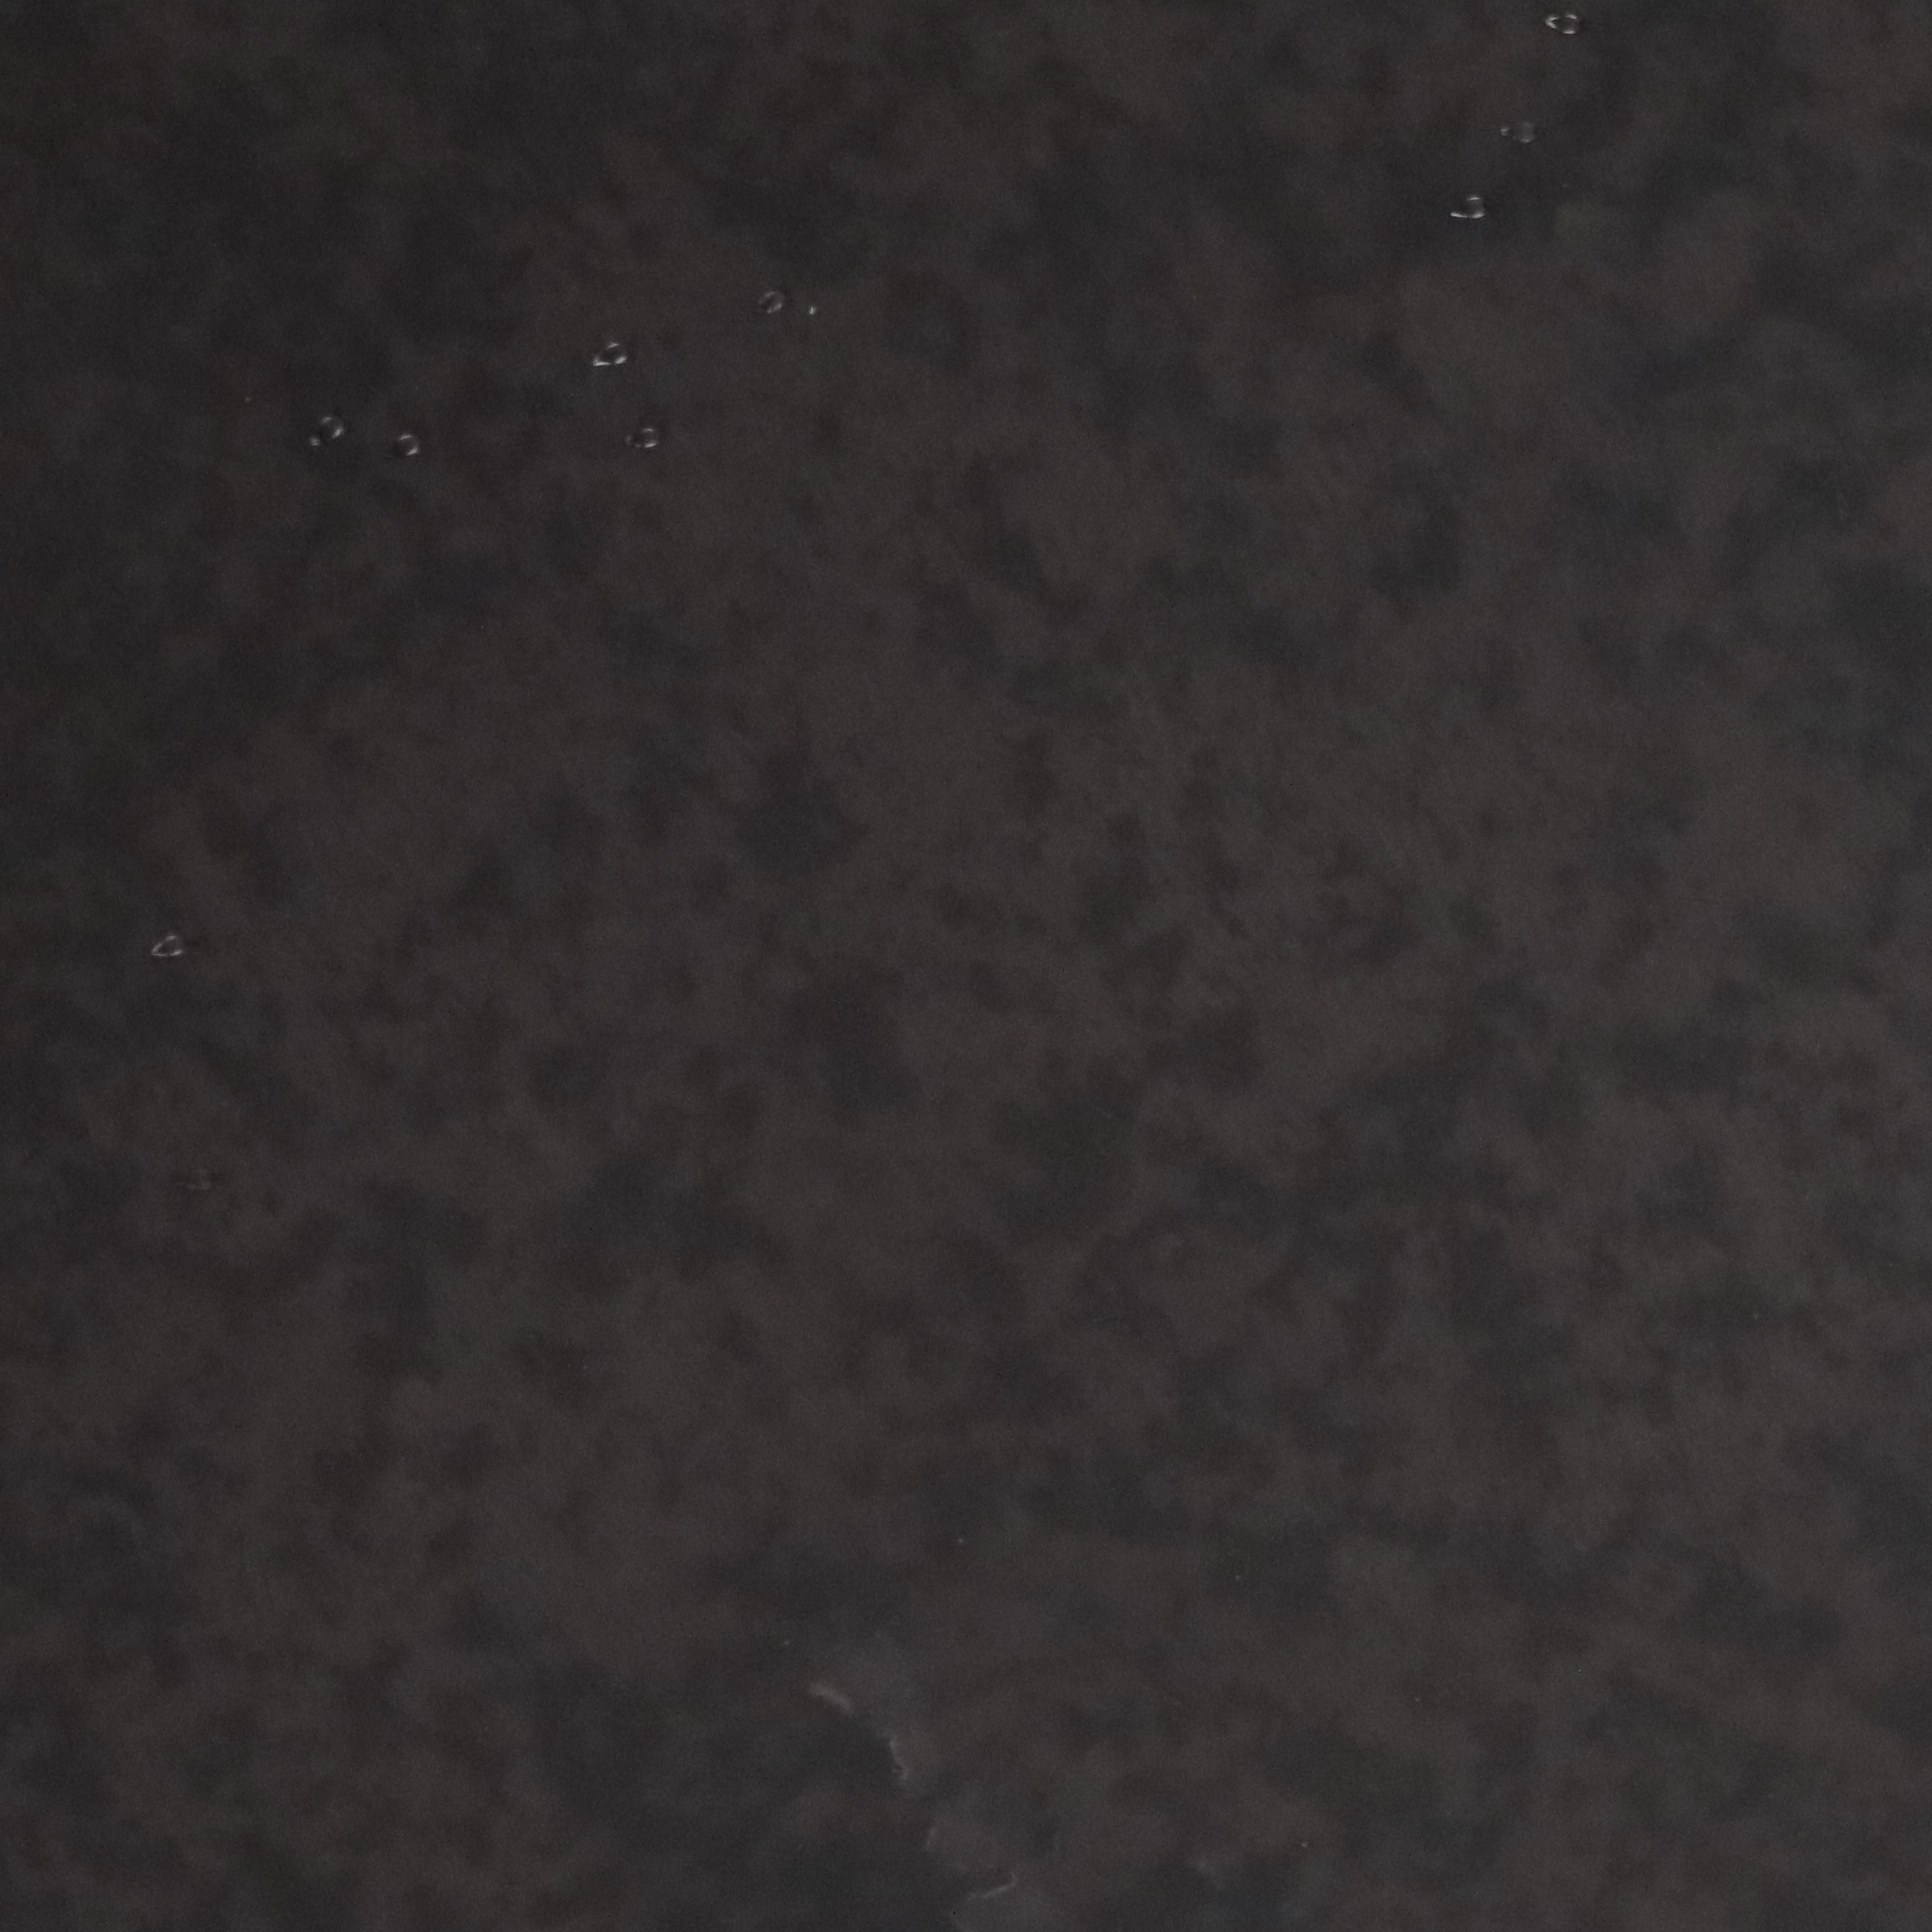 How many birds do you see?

10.